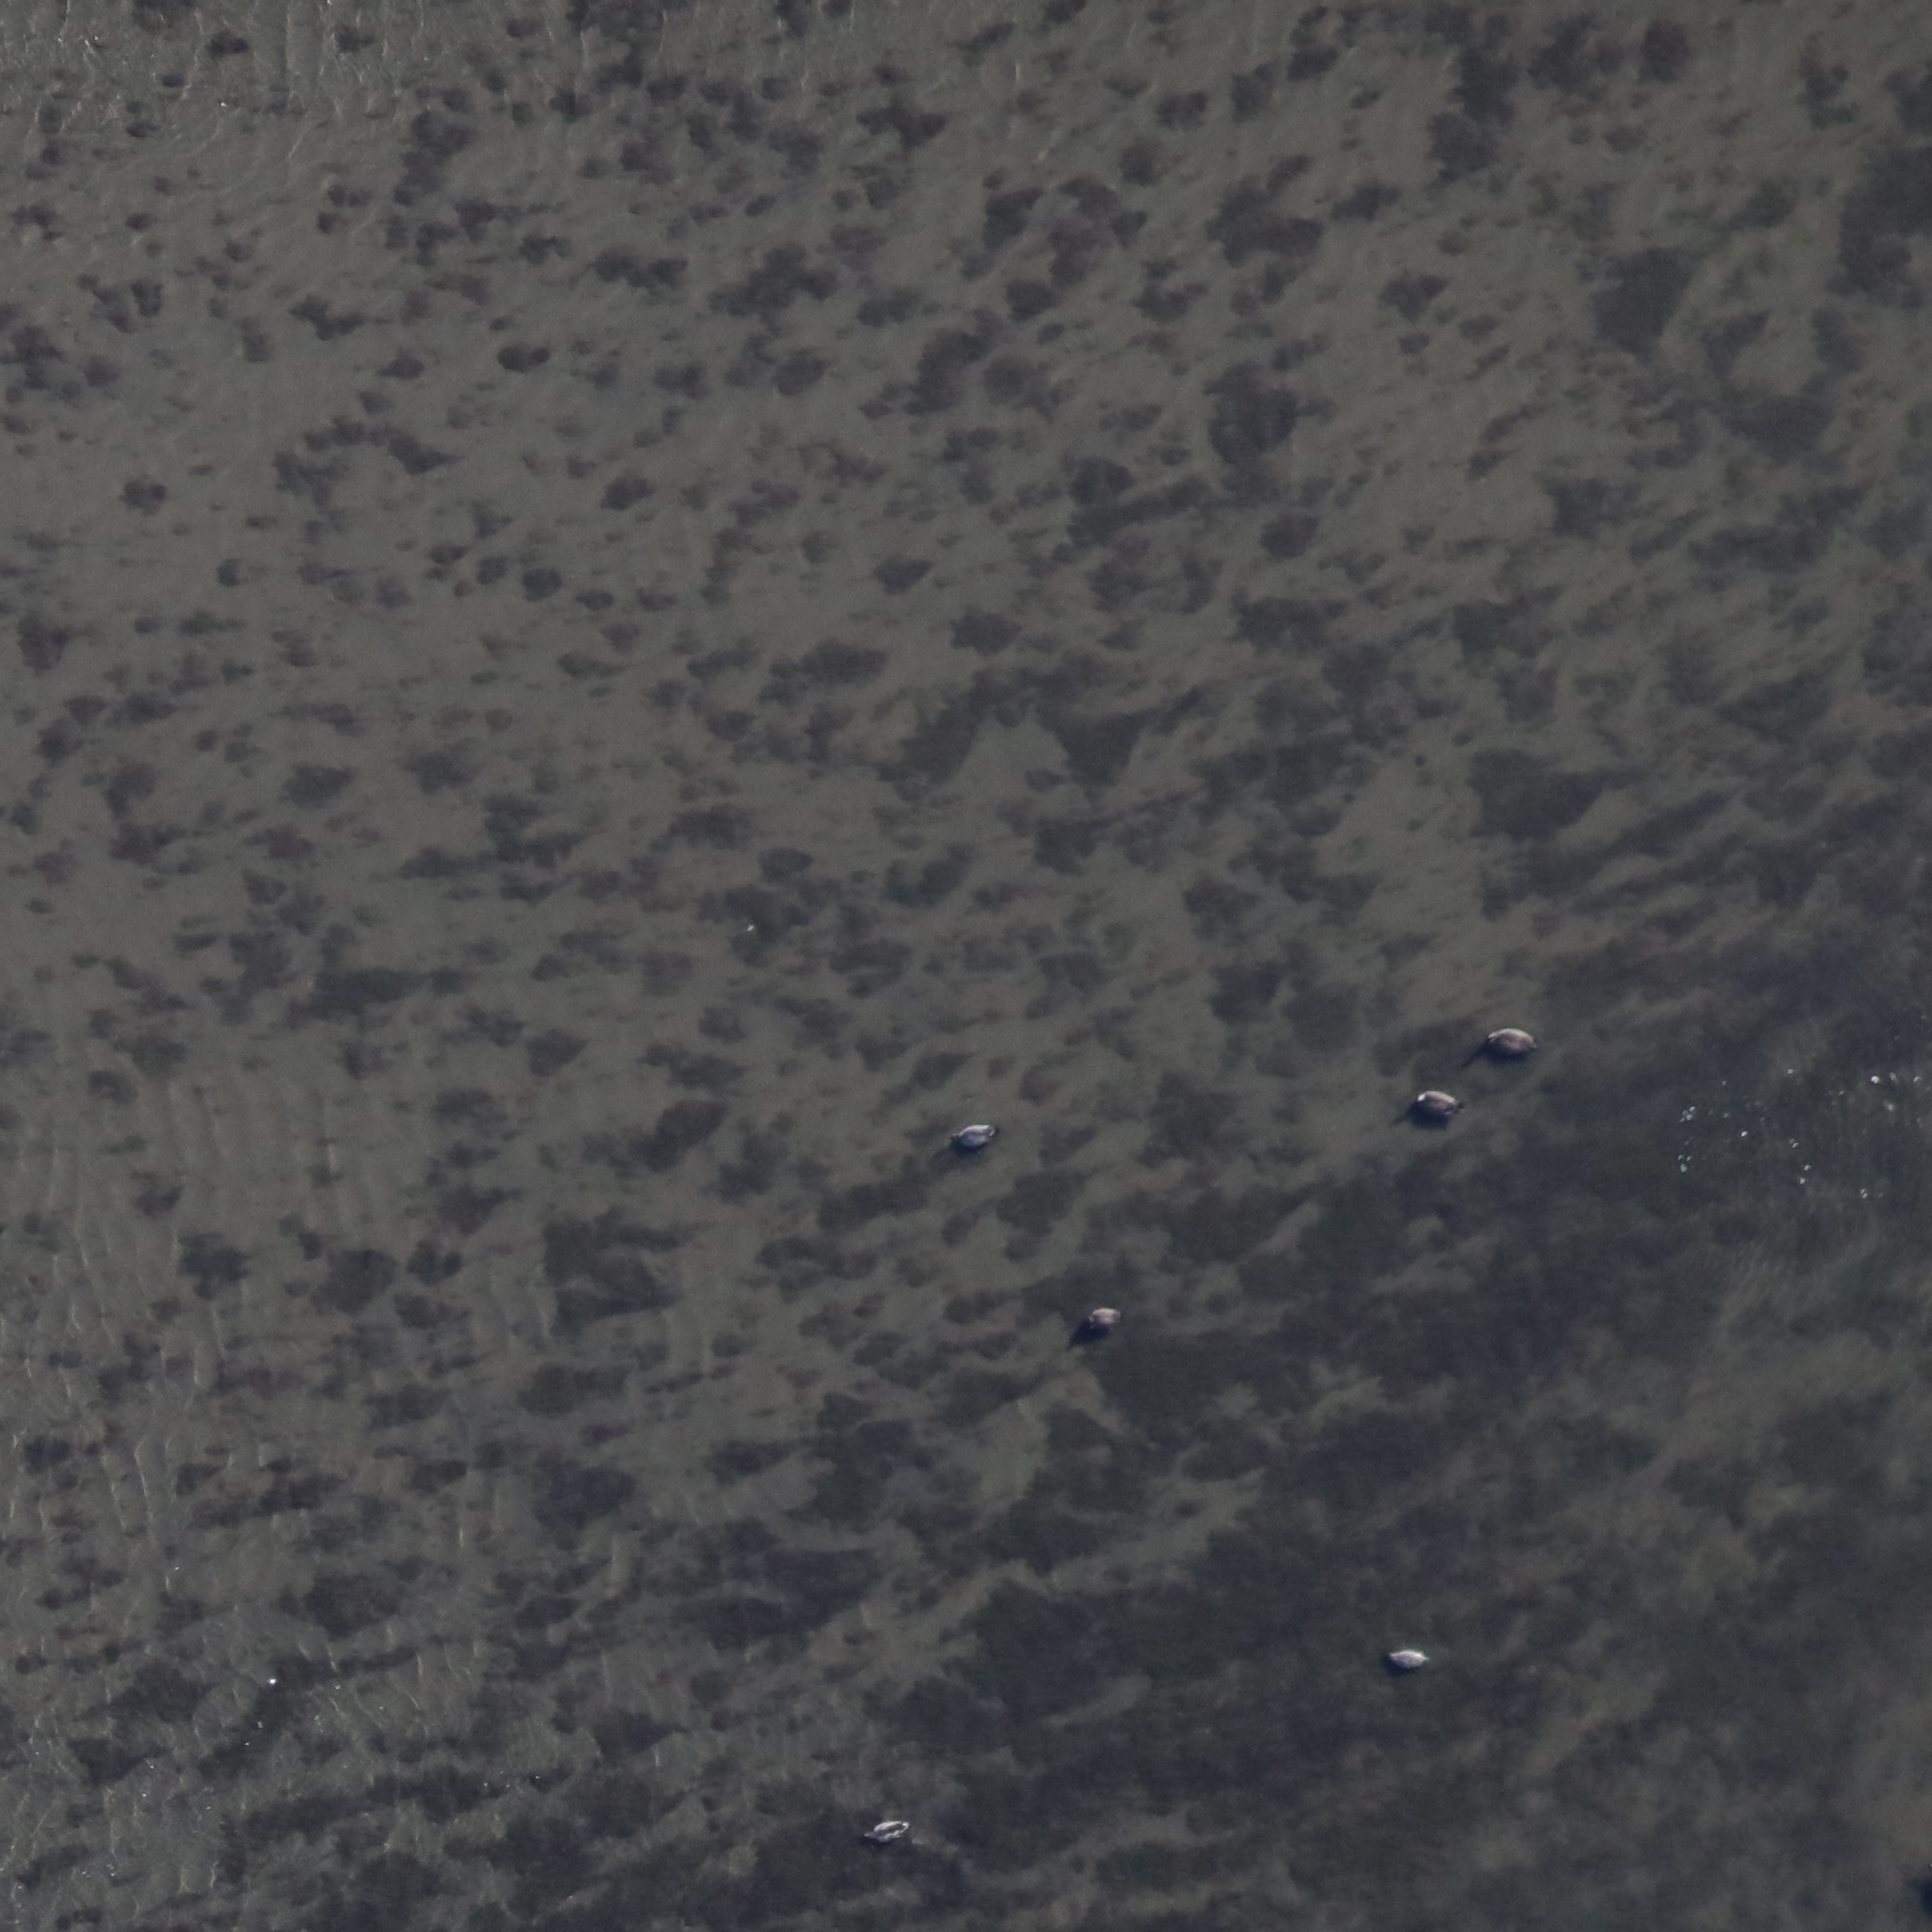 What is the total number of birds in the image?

6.